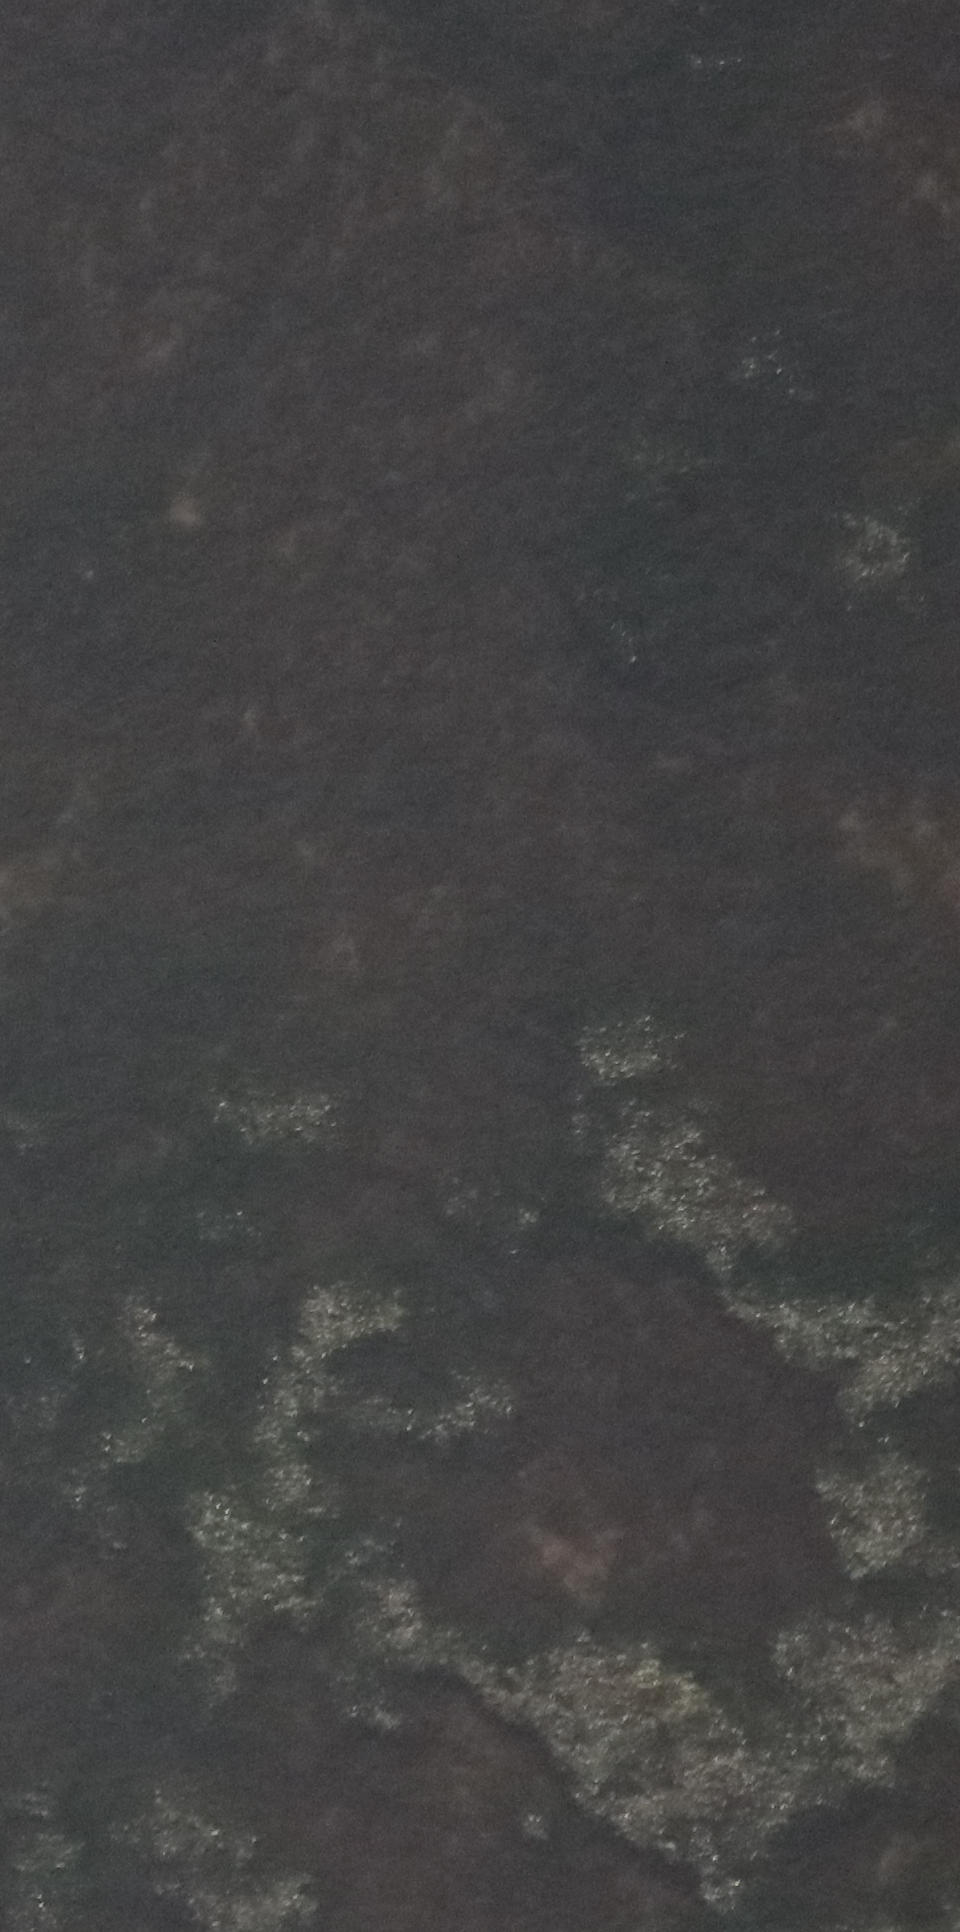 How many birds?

0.